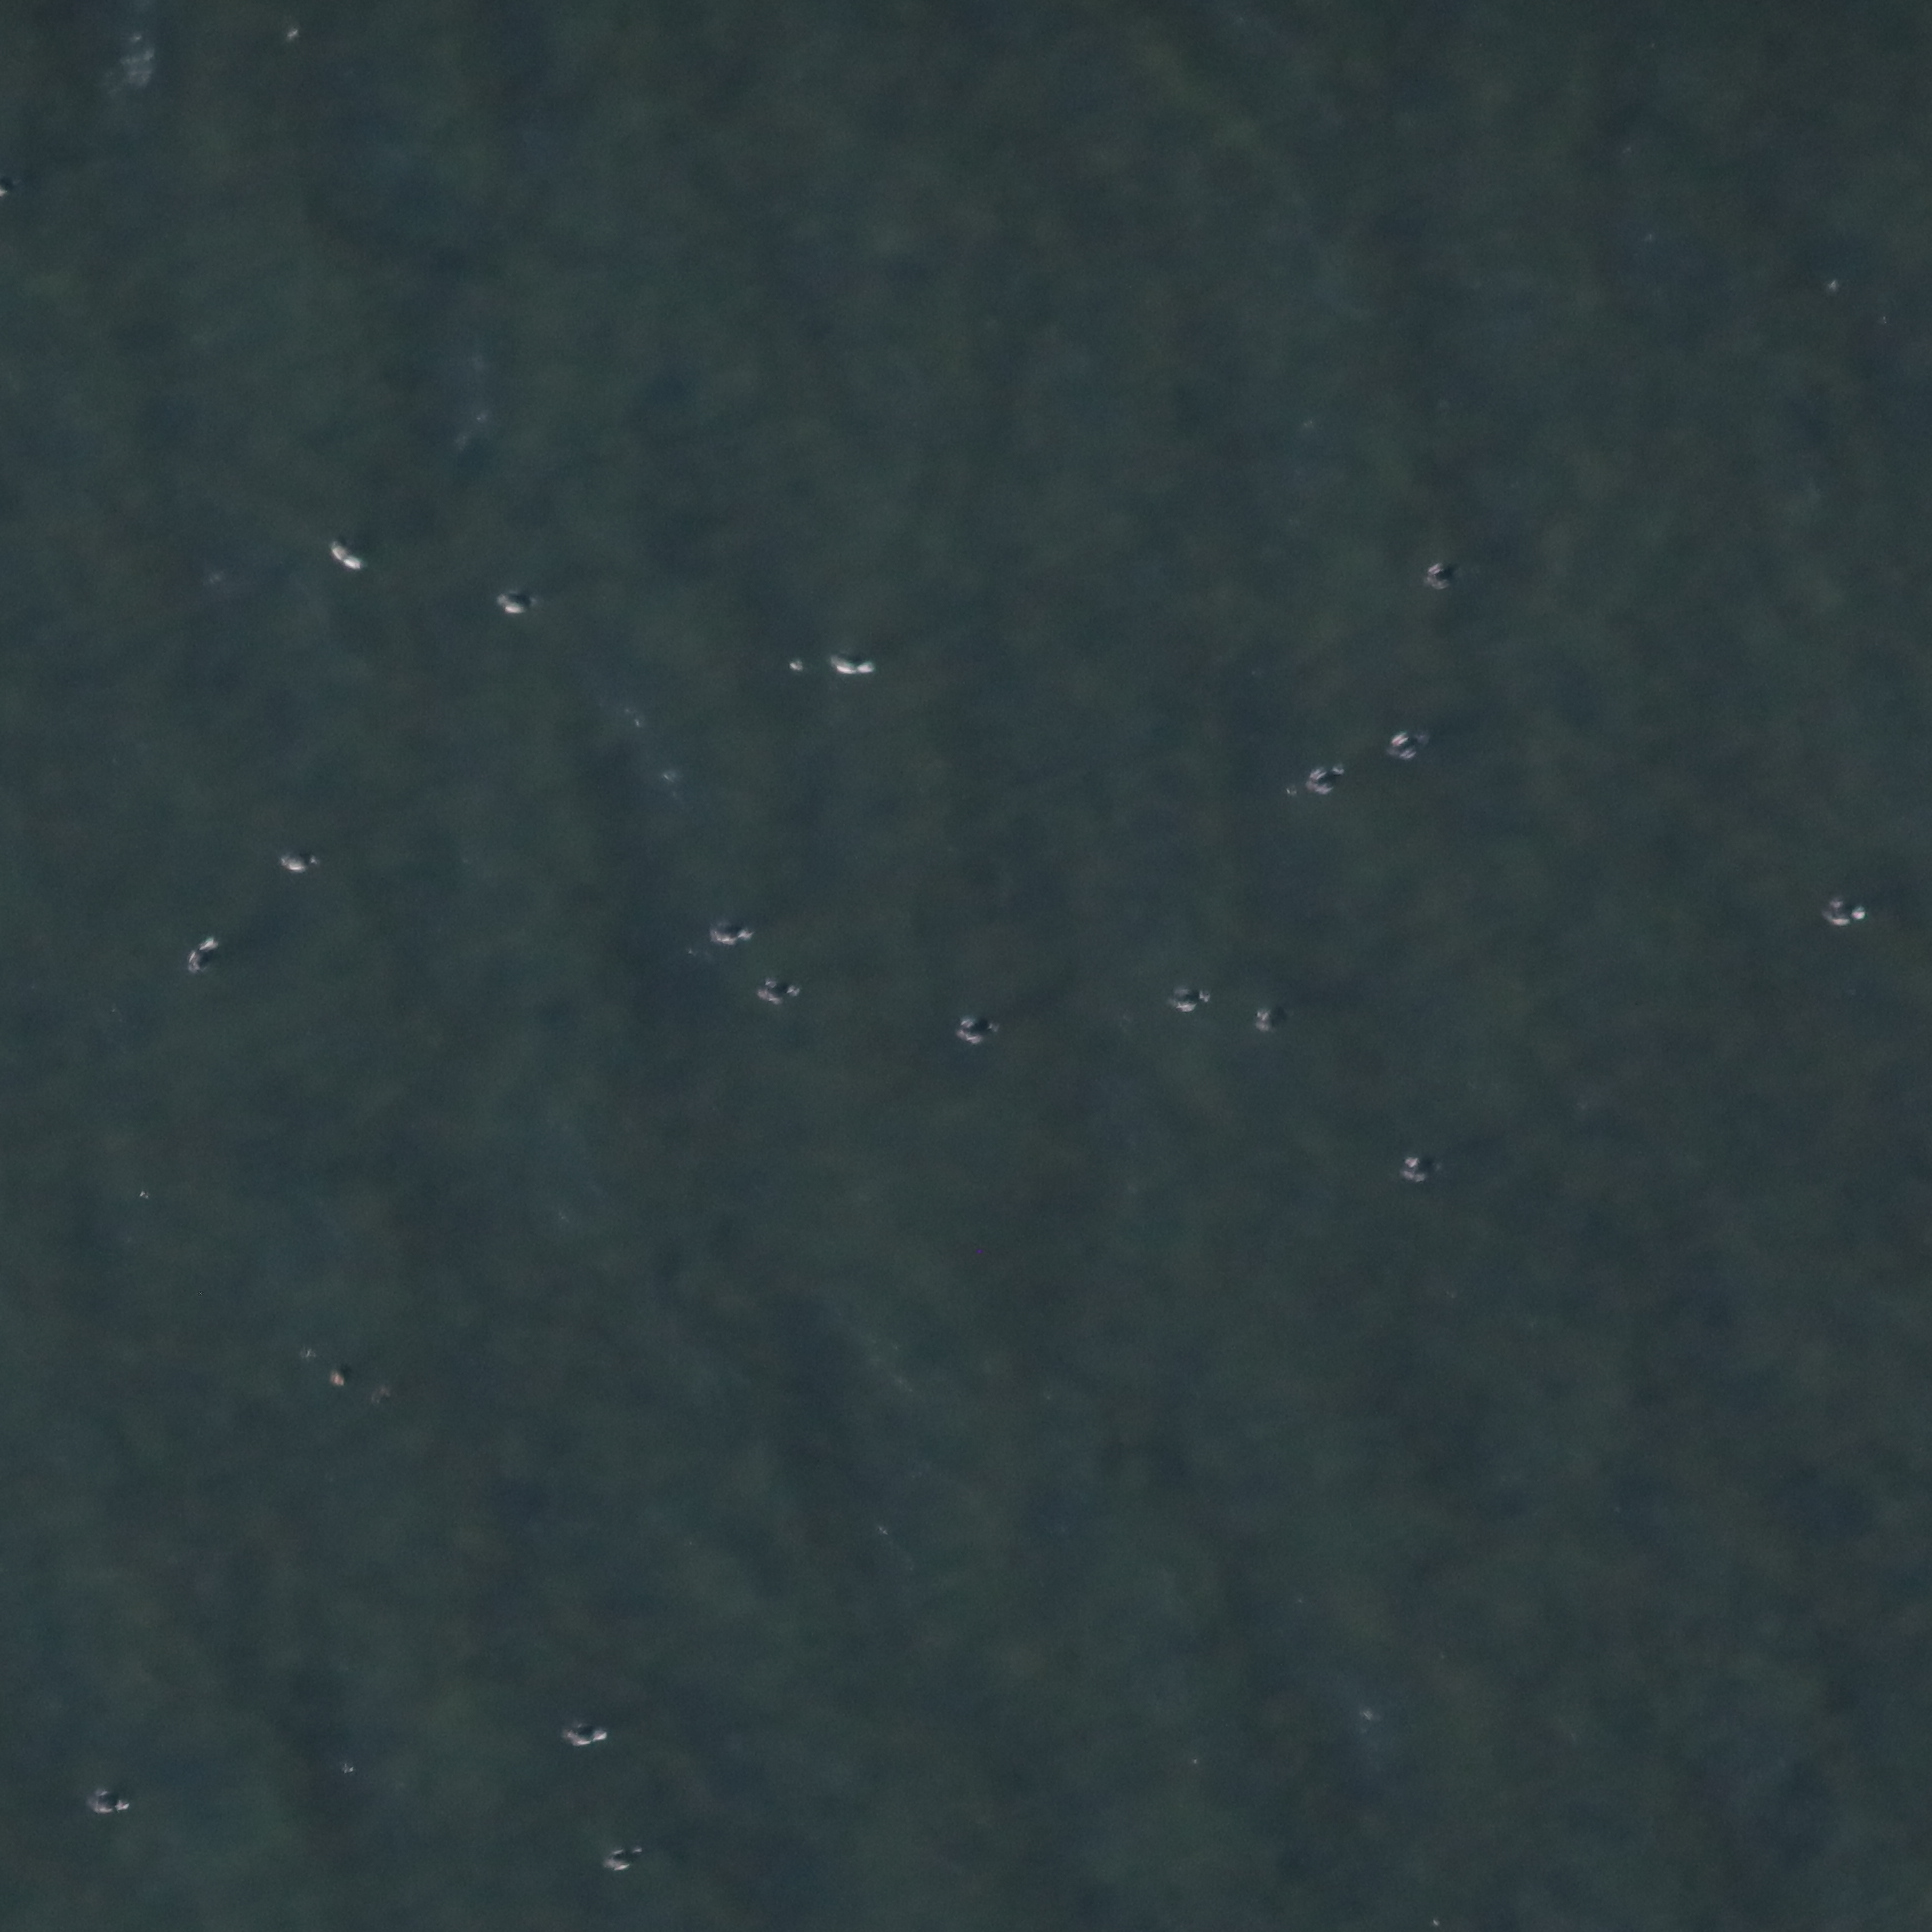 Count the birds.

21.